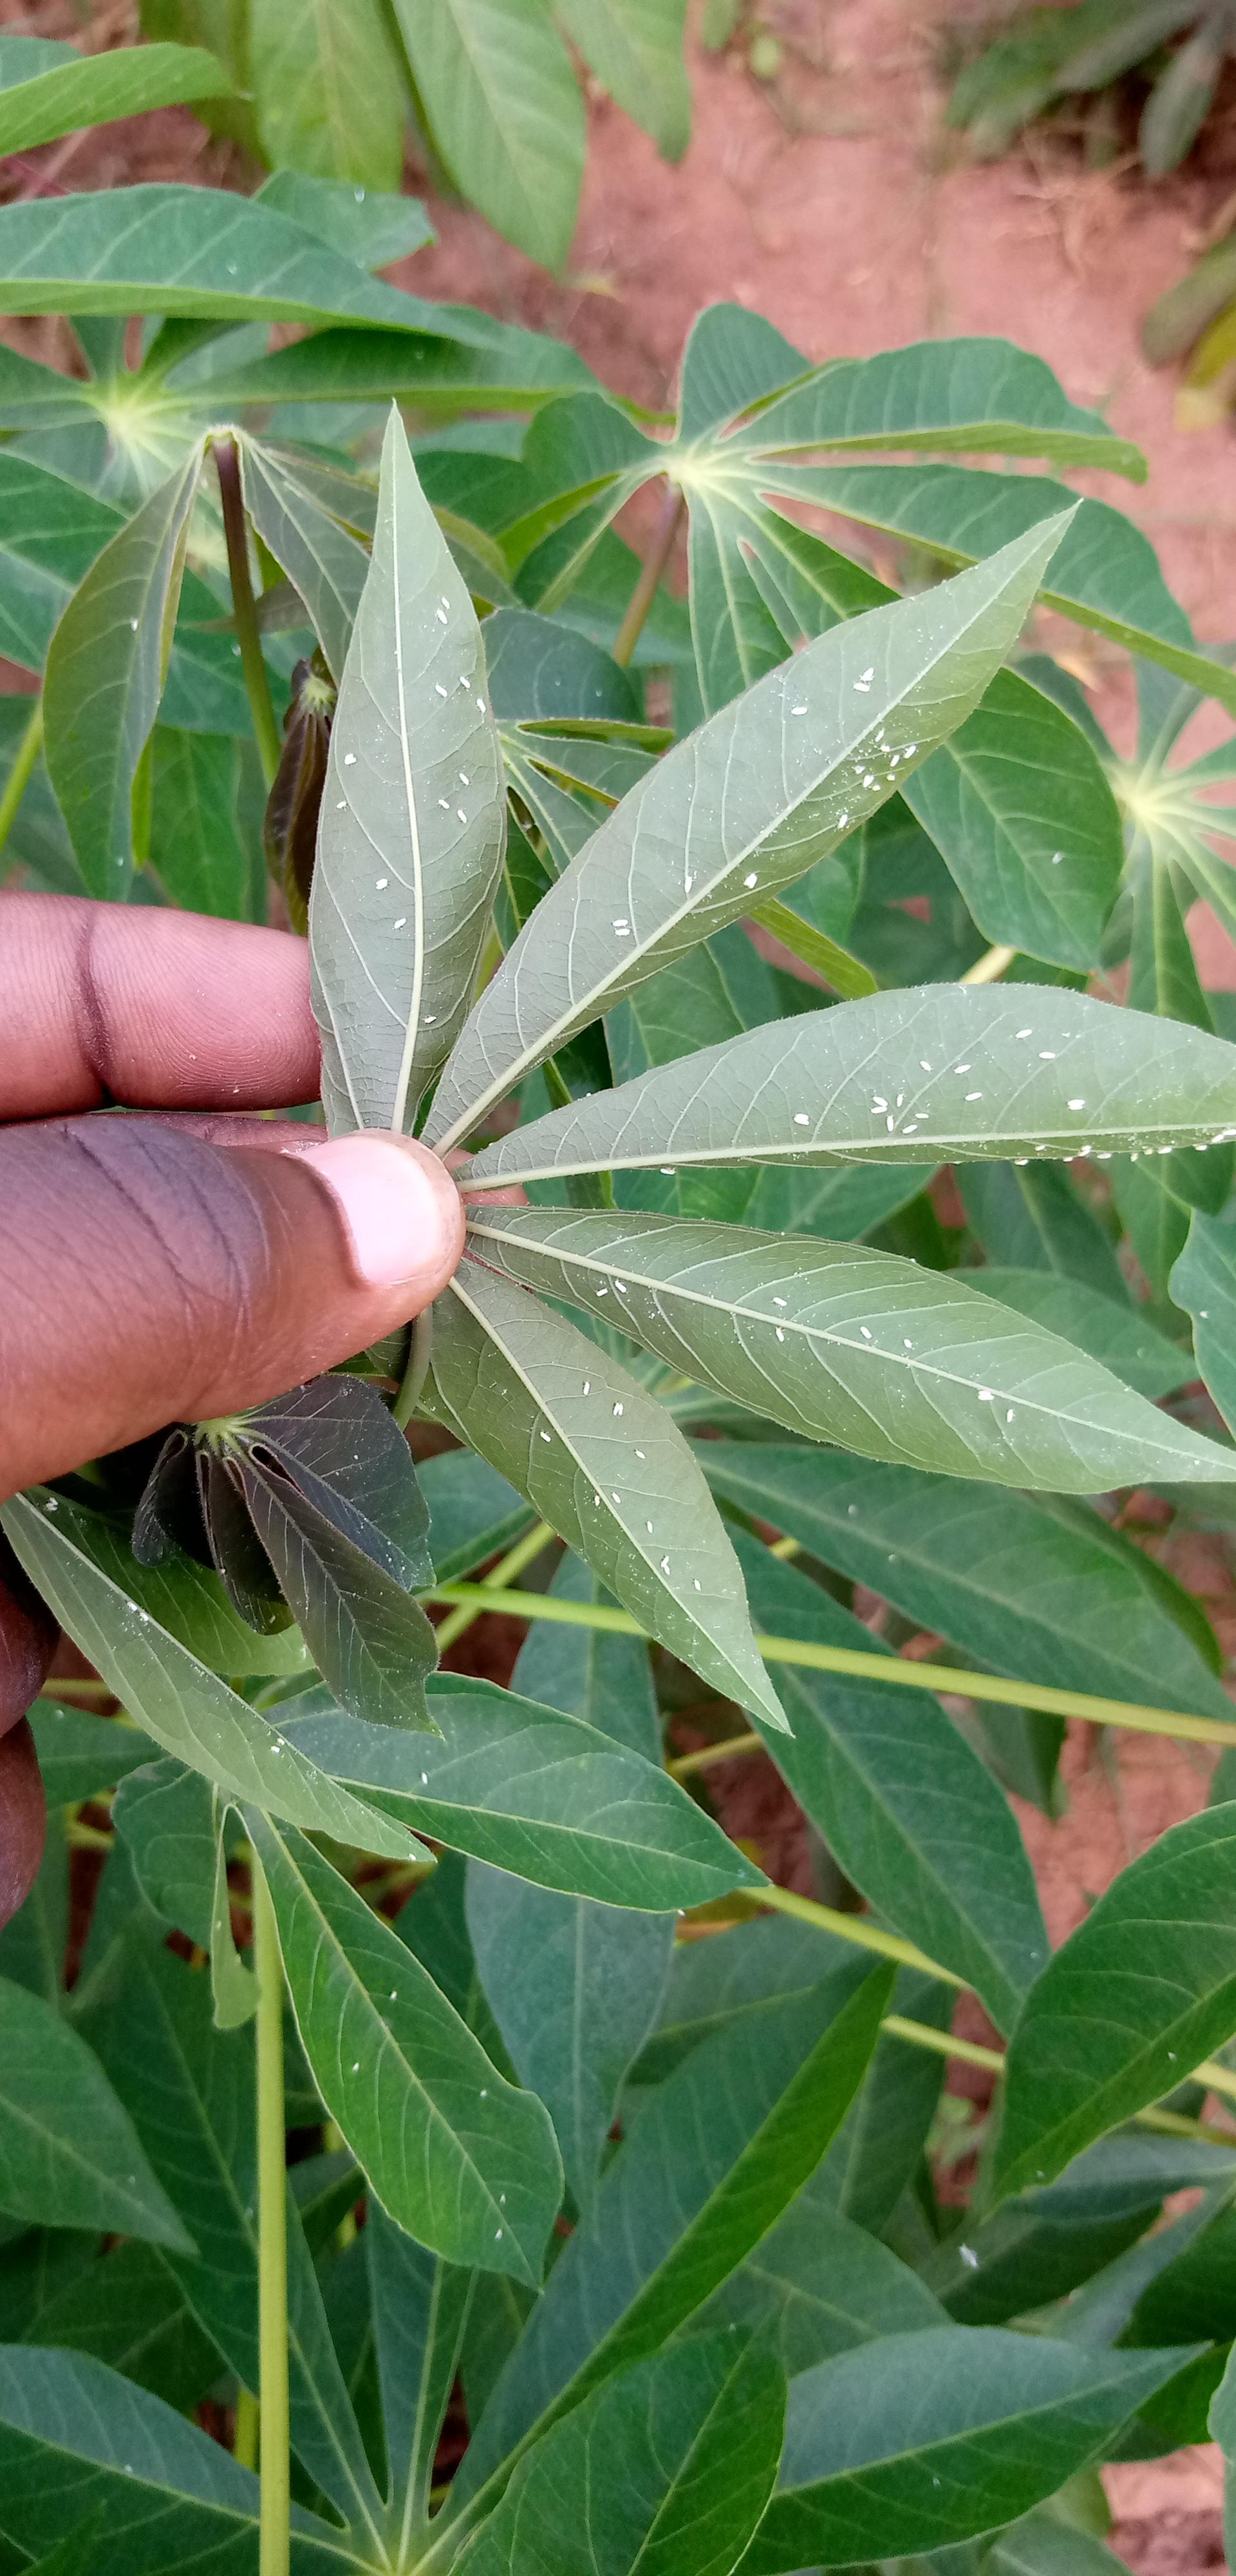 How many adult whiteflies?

93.